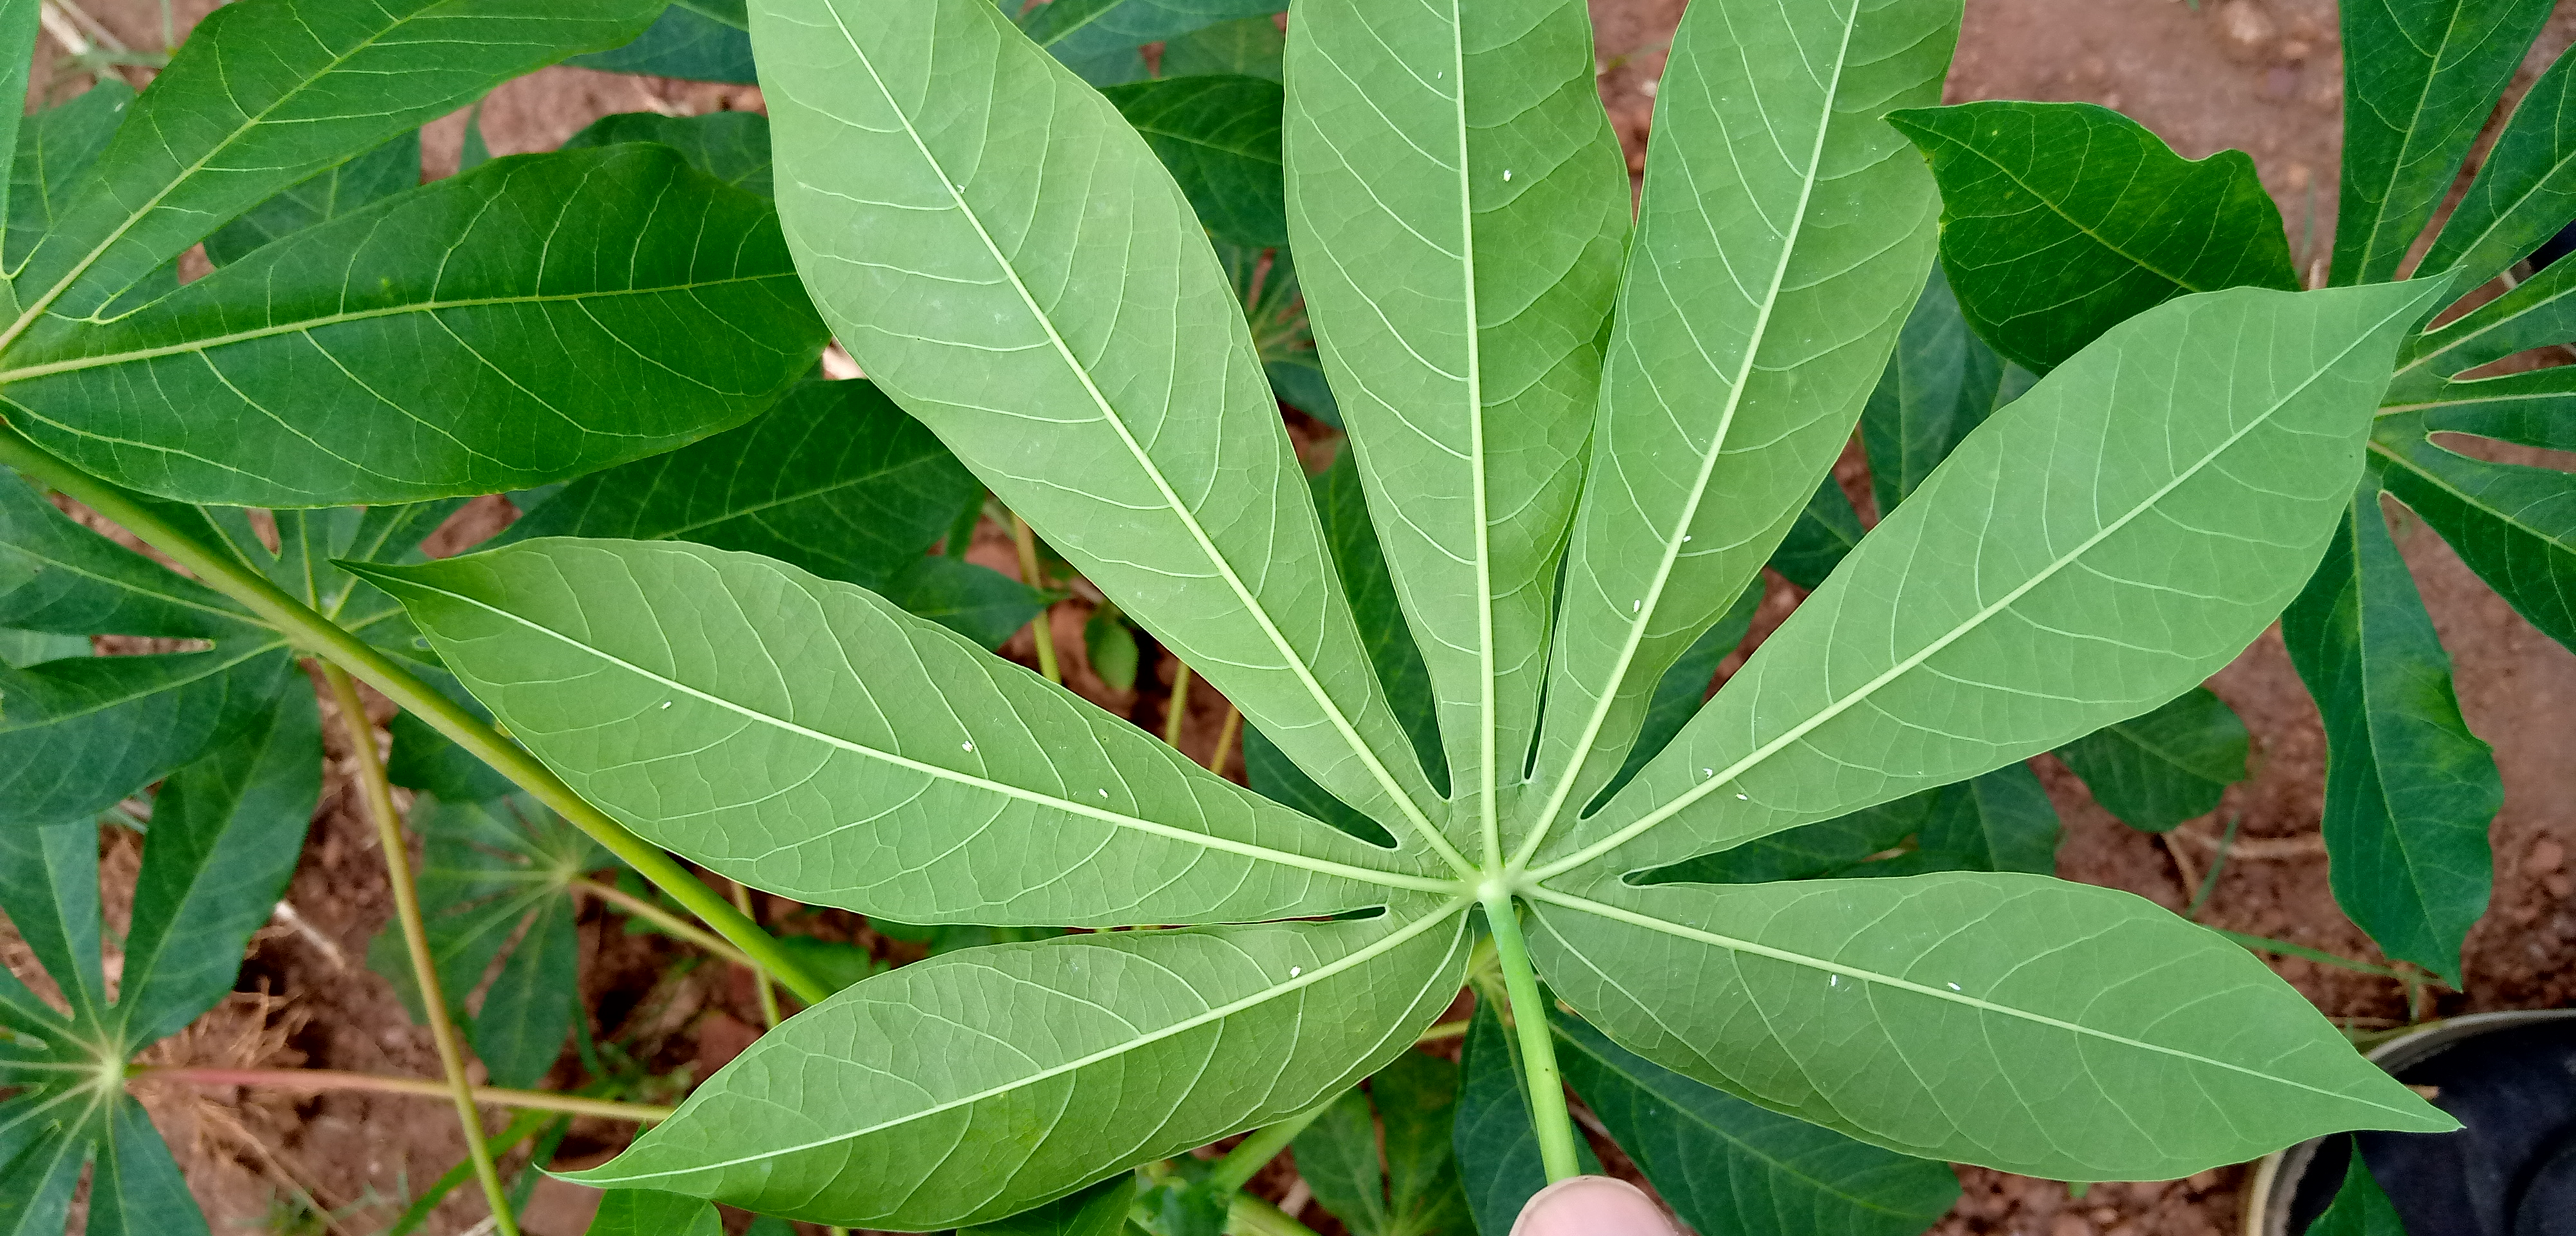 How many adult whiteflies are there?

14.